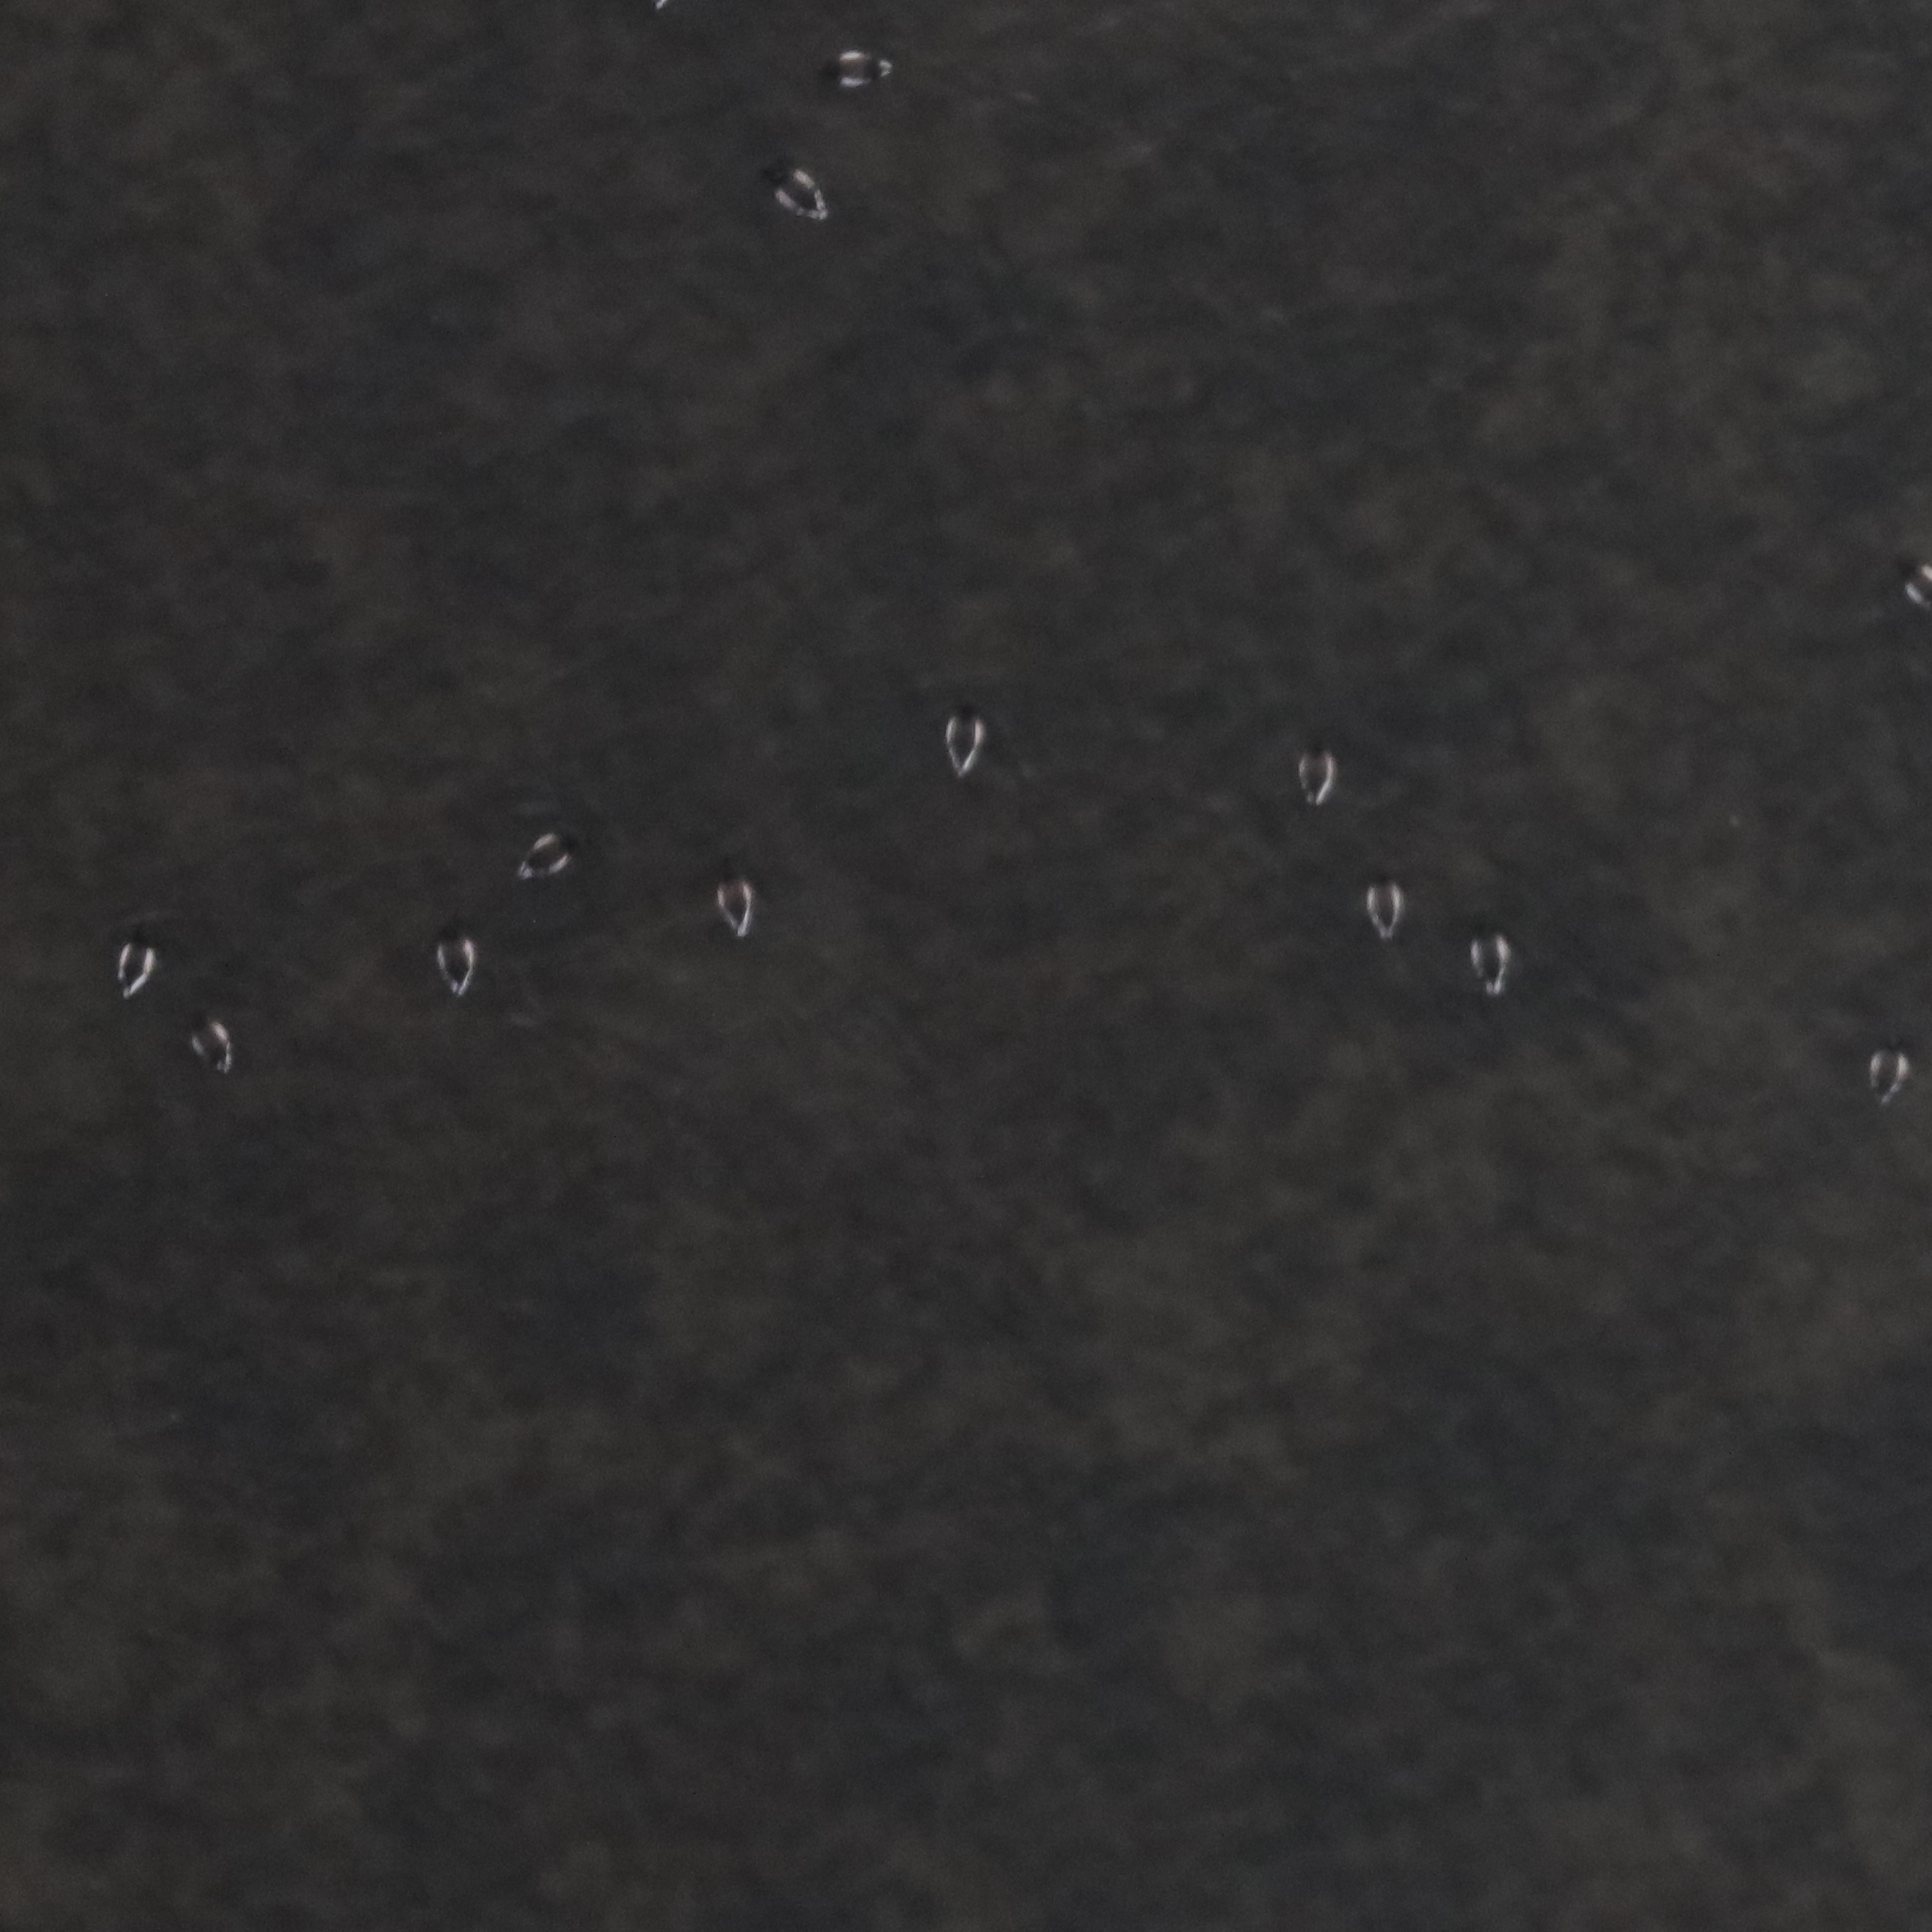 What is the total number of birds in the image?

13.